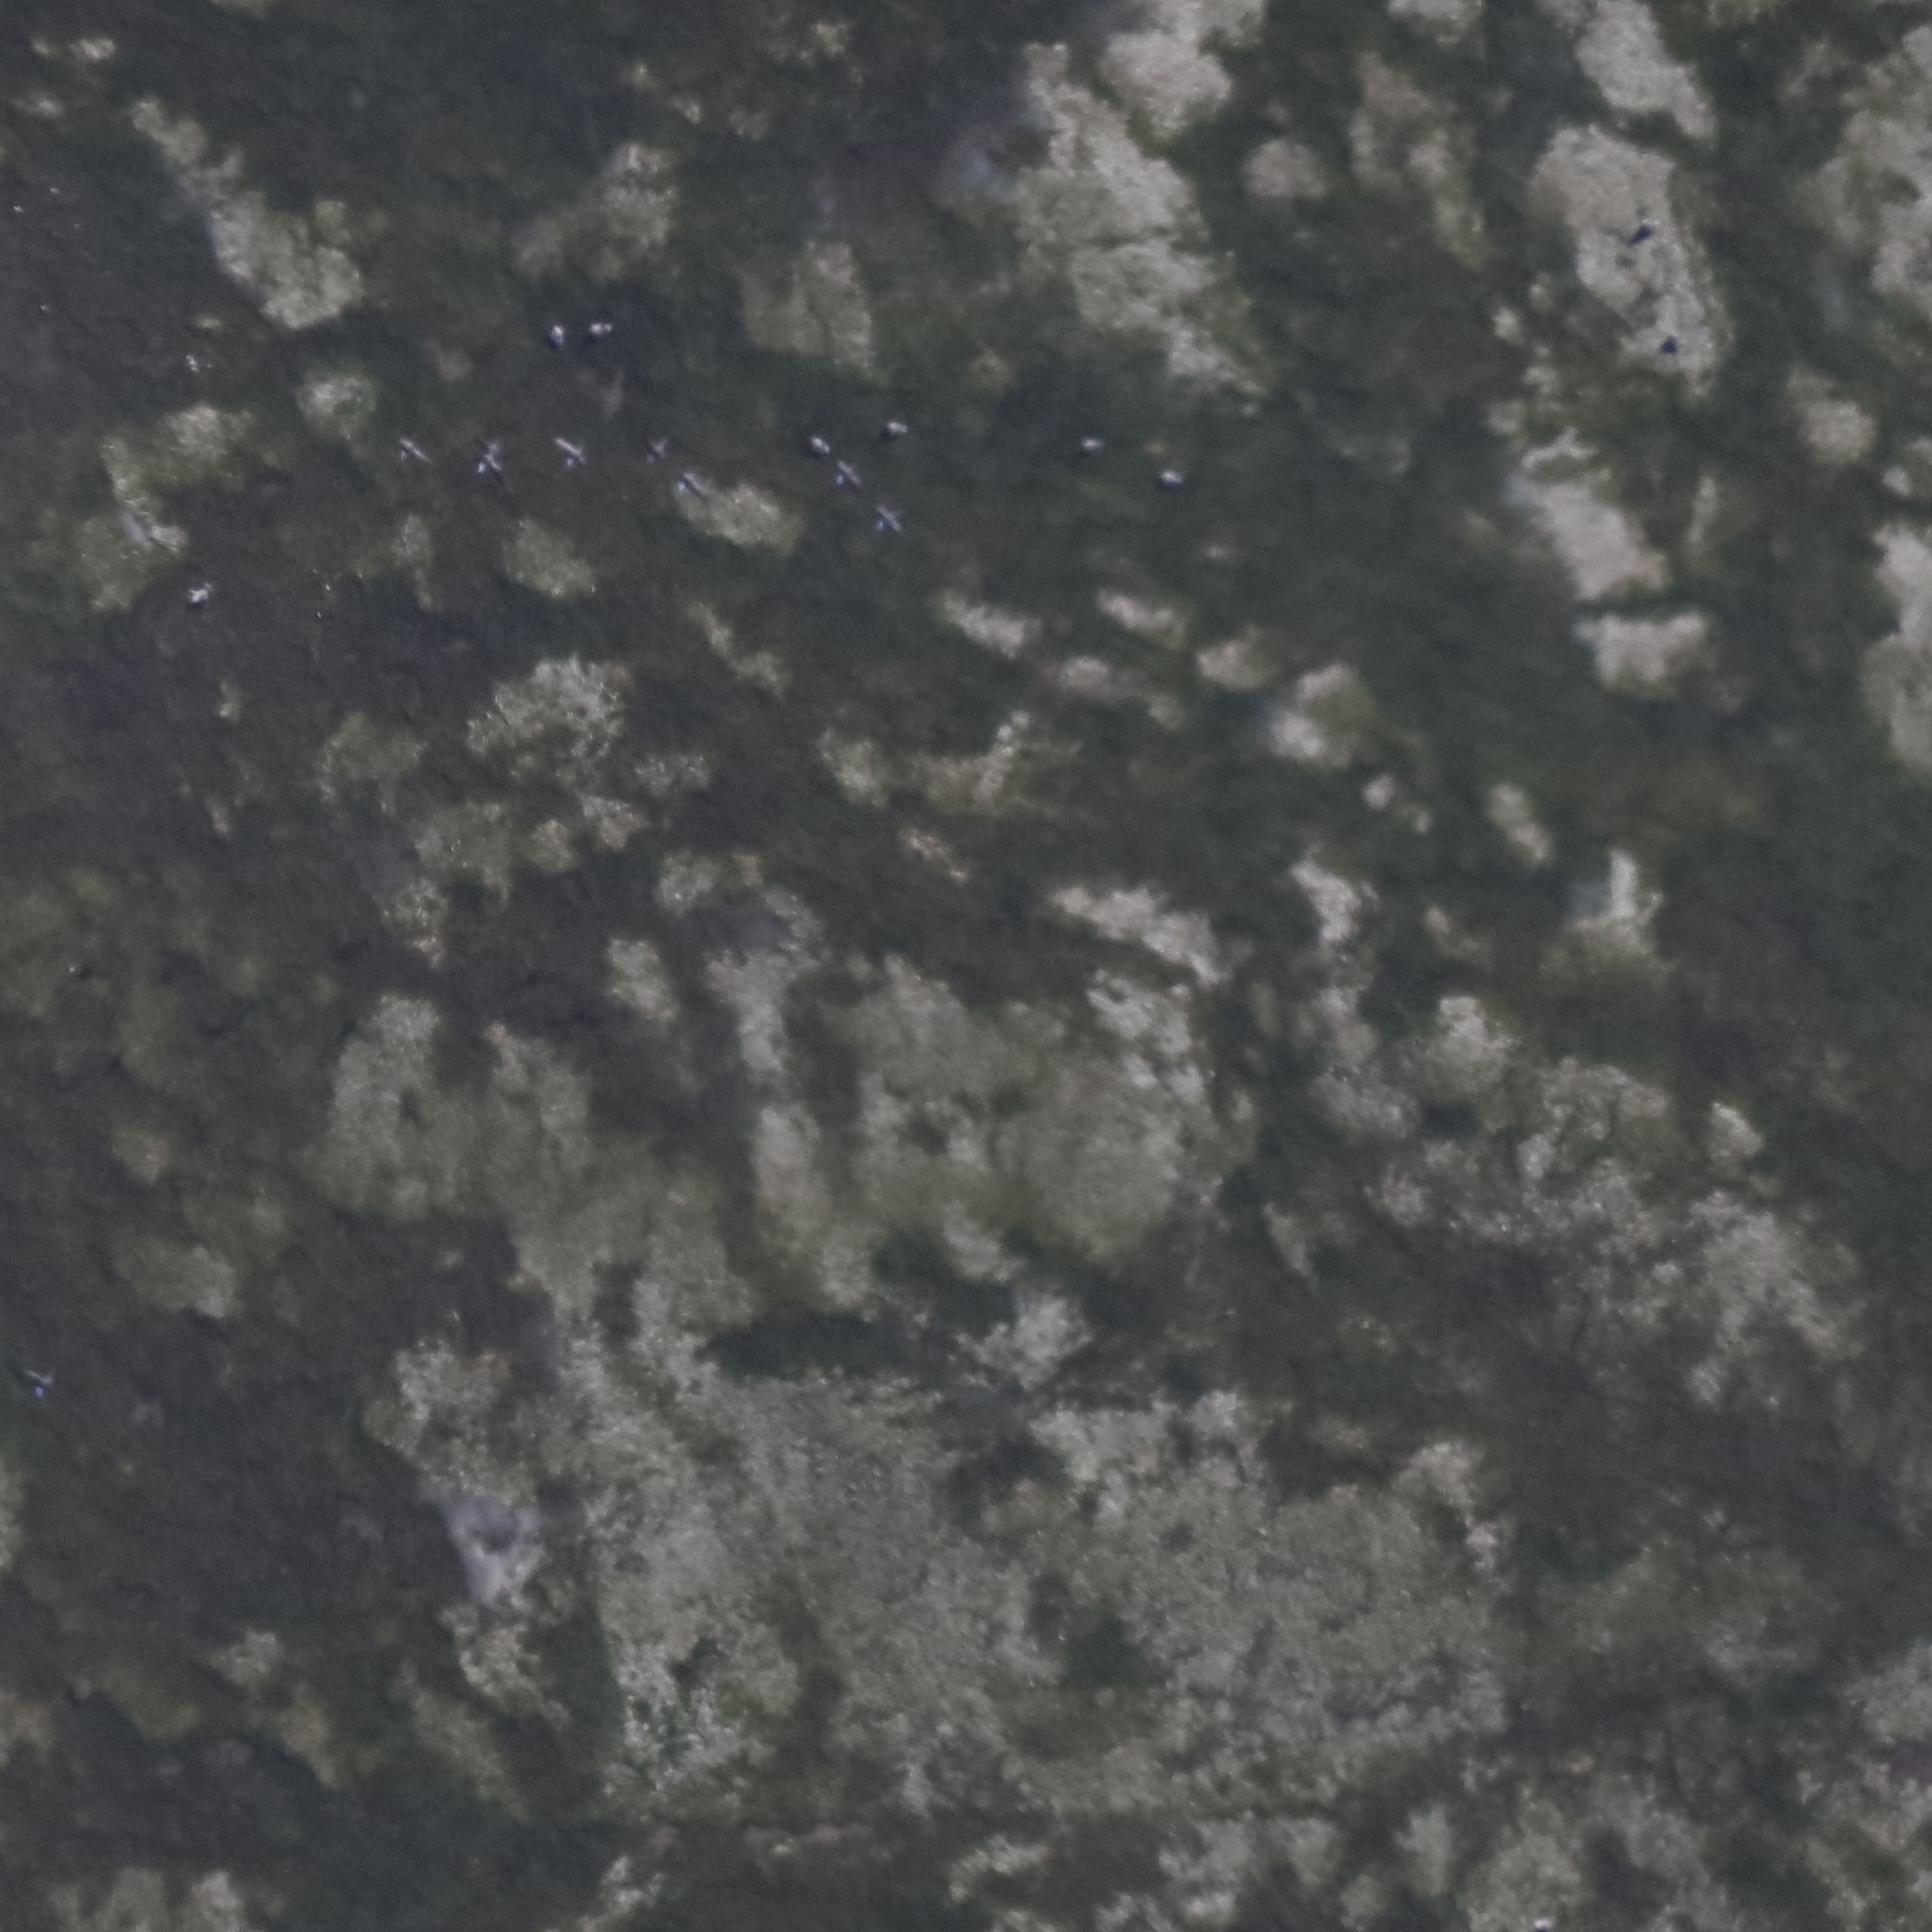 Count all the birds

18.